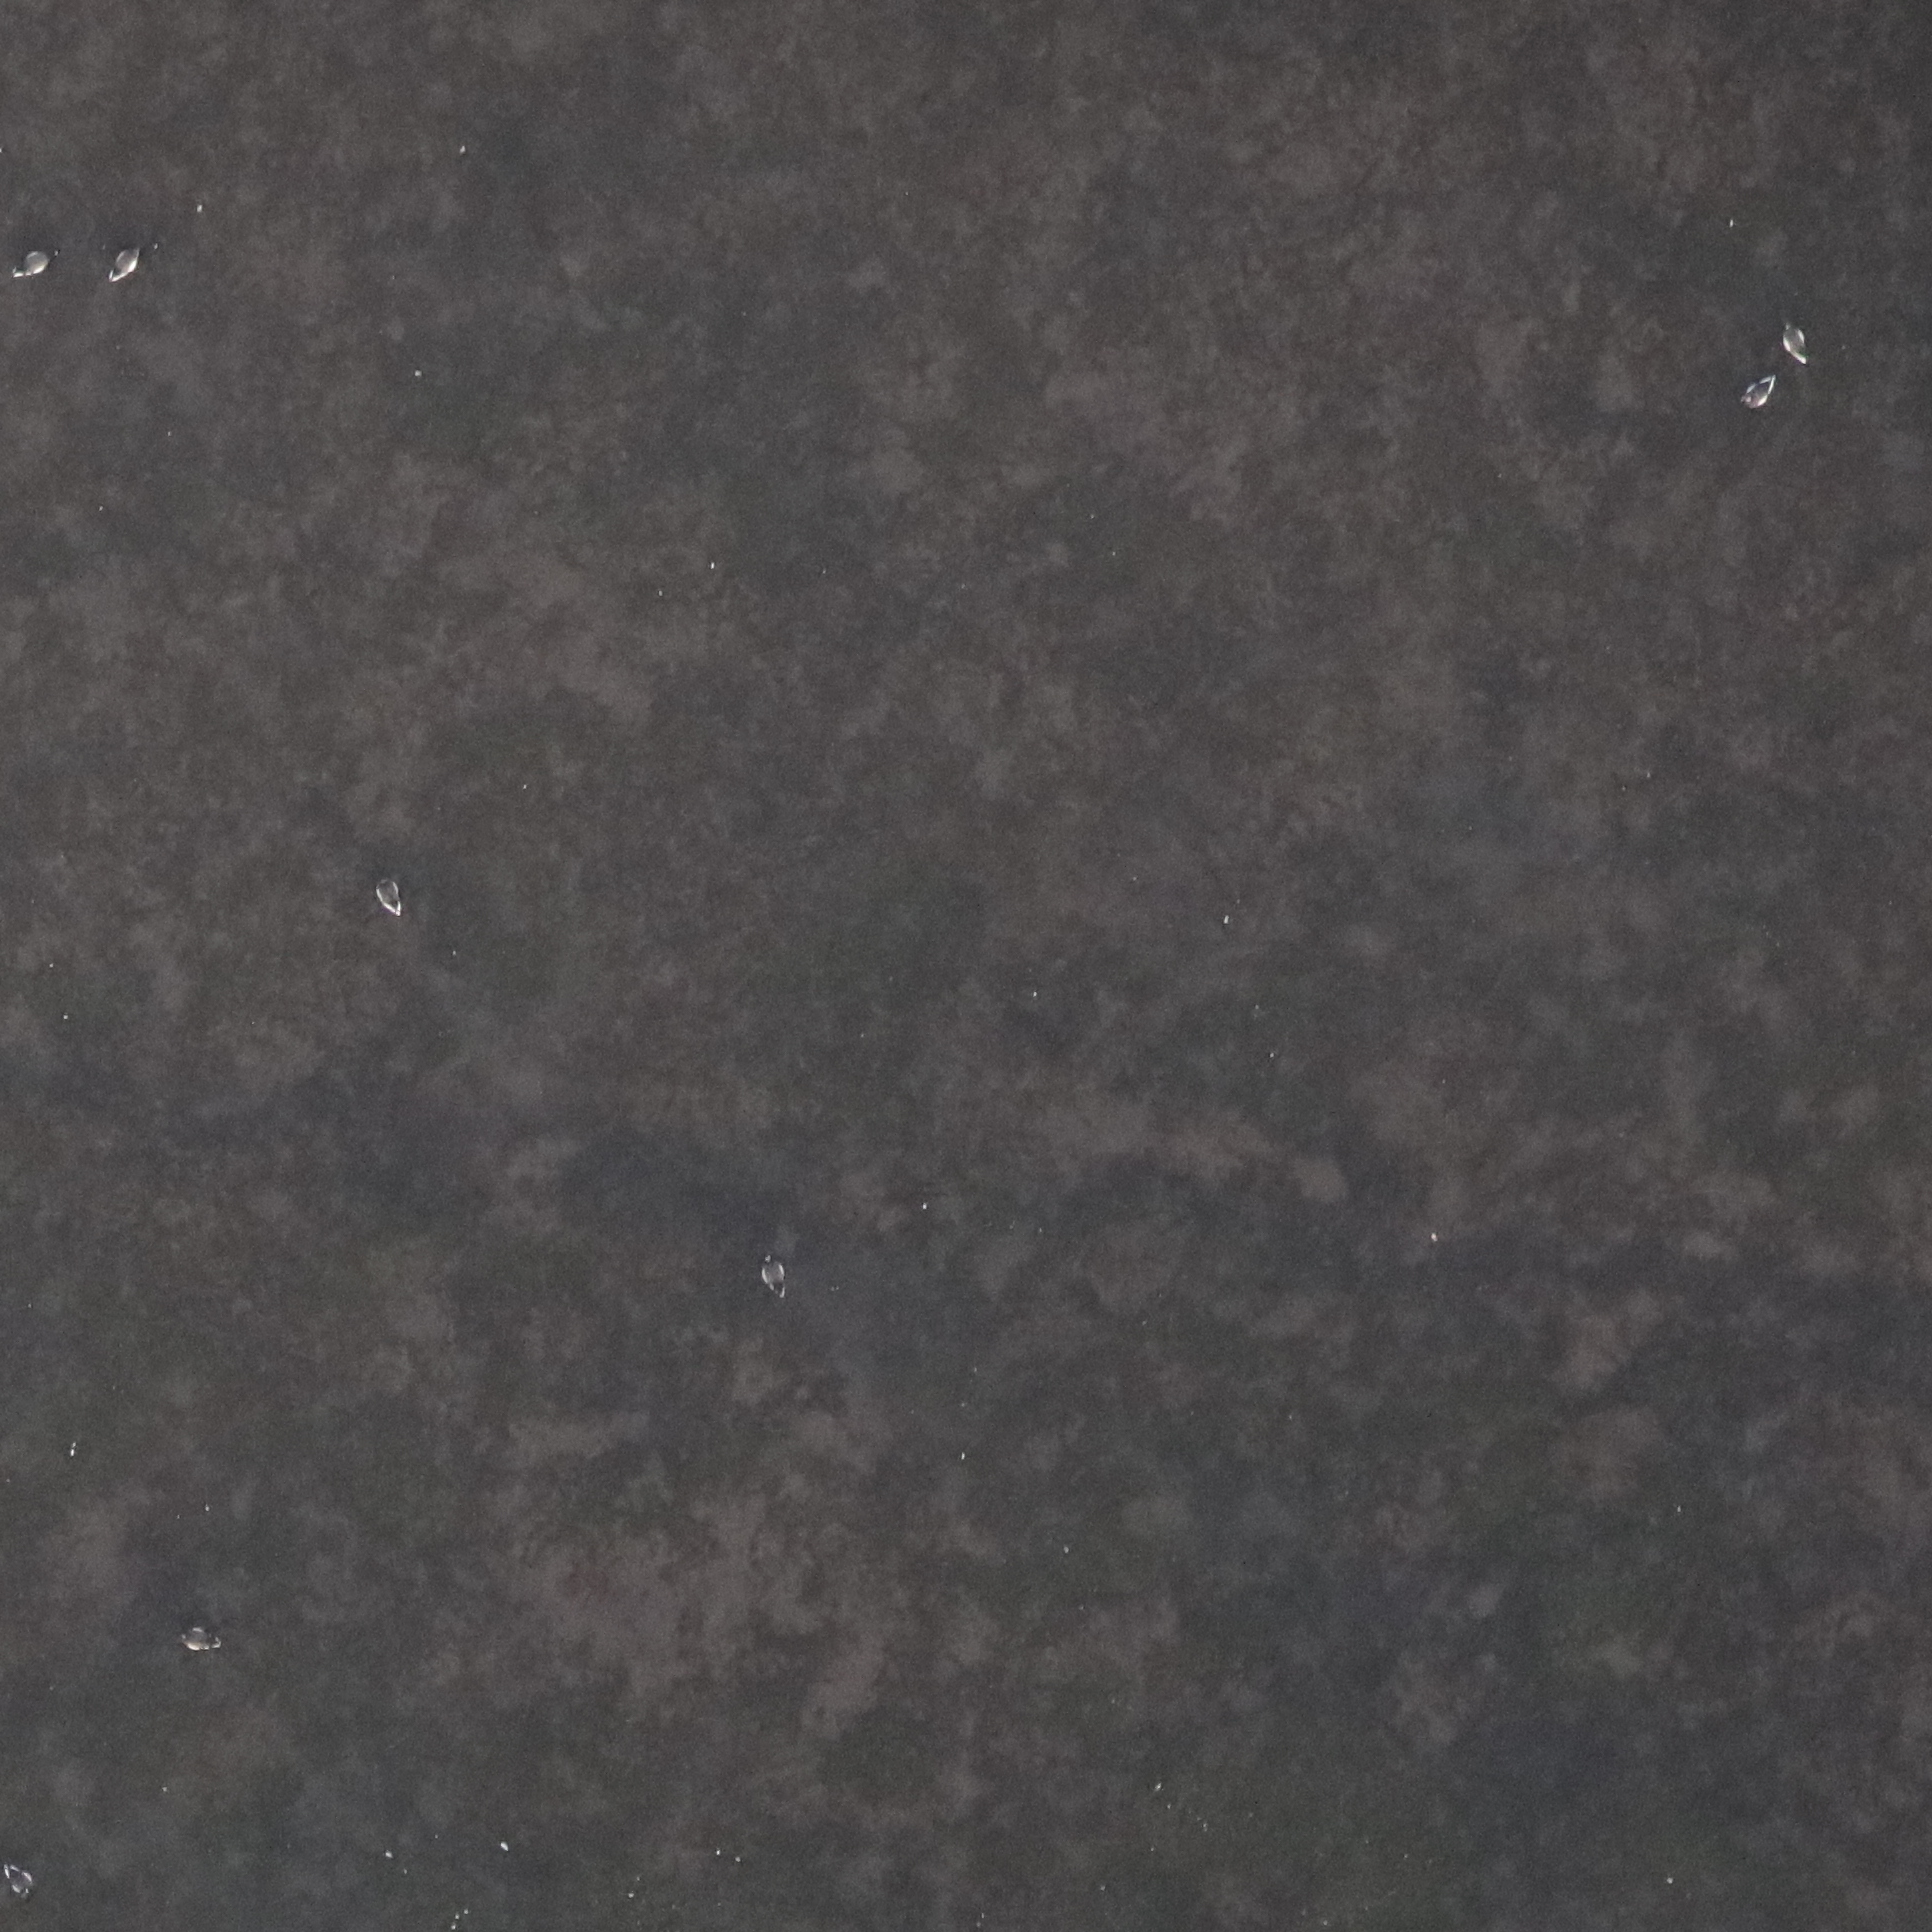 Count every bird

8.